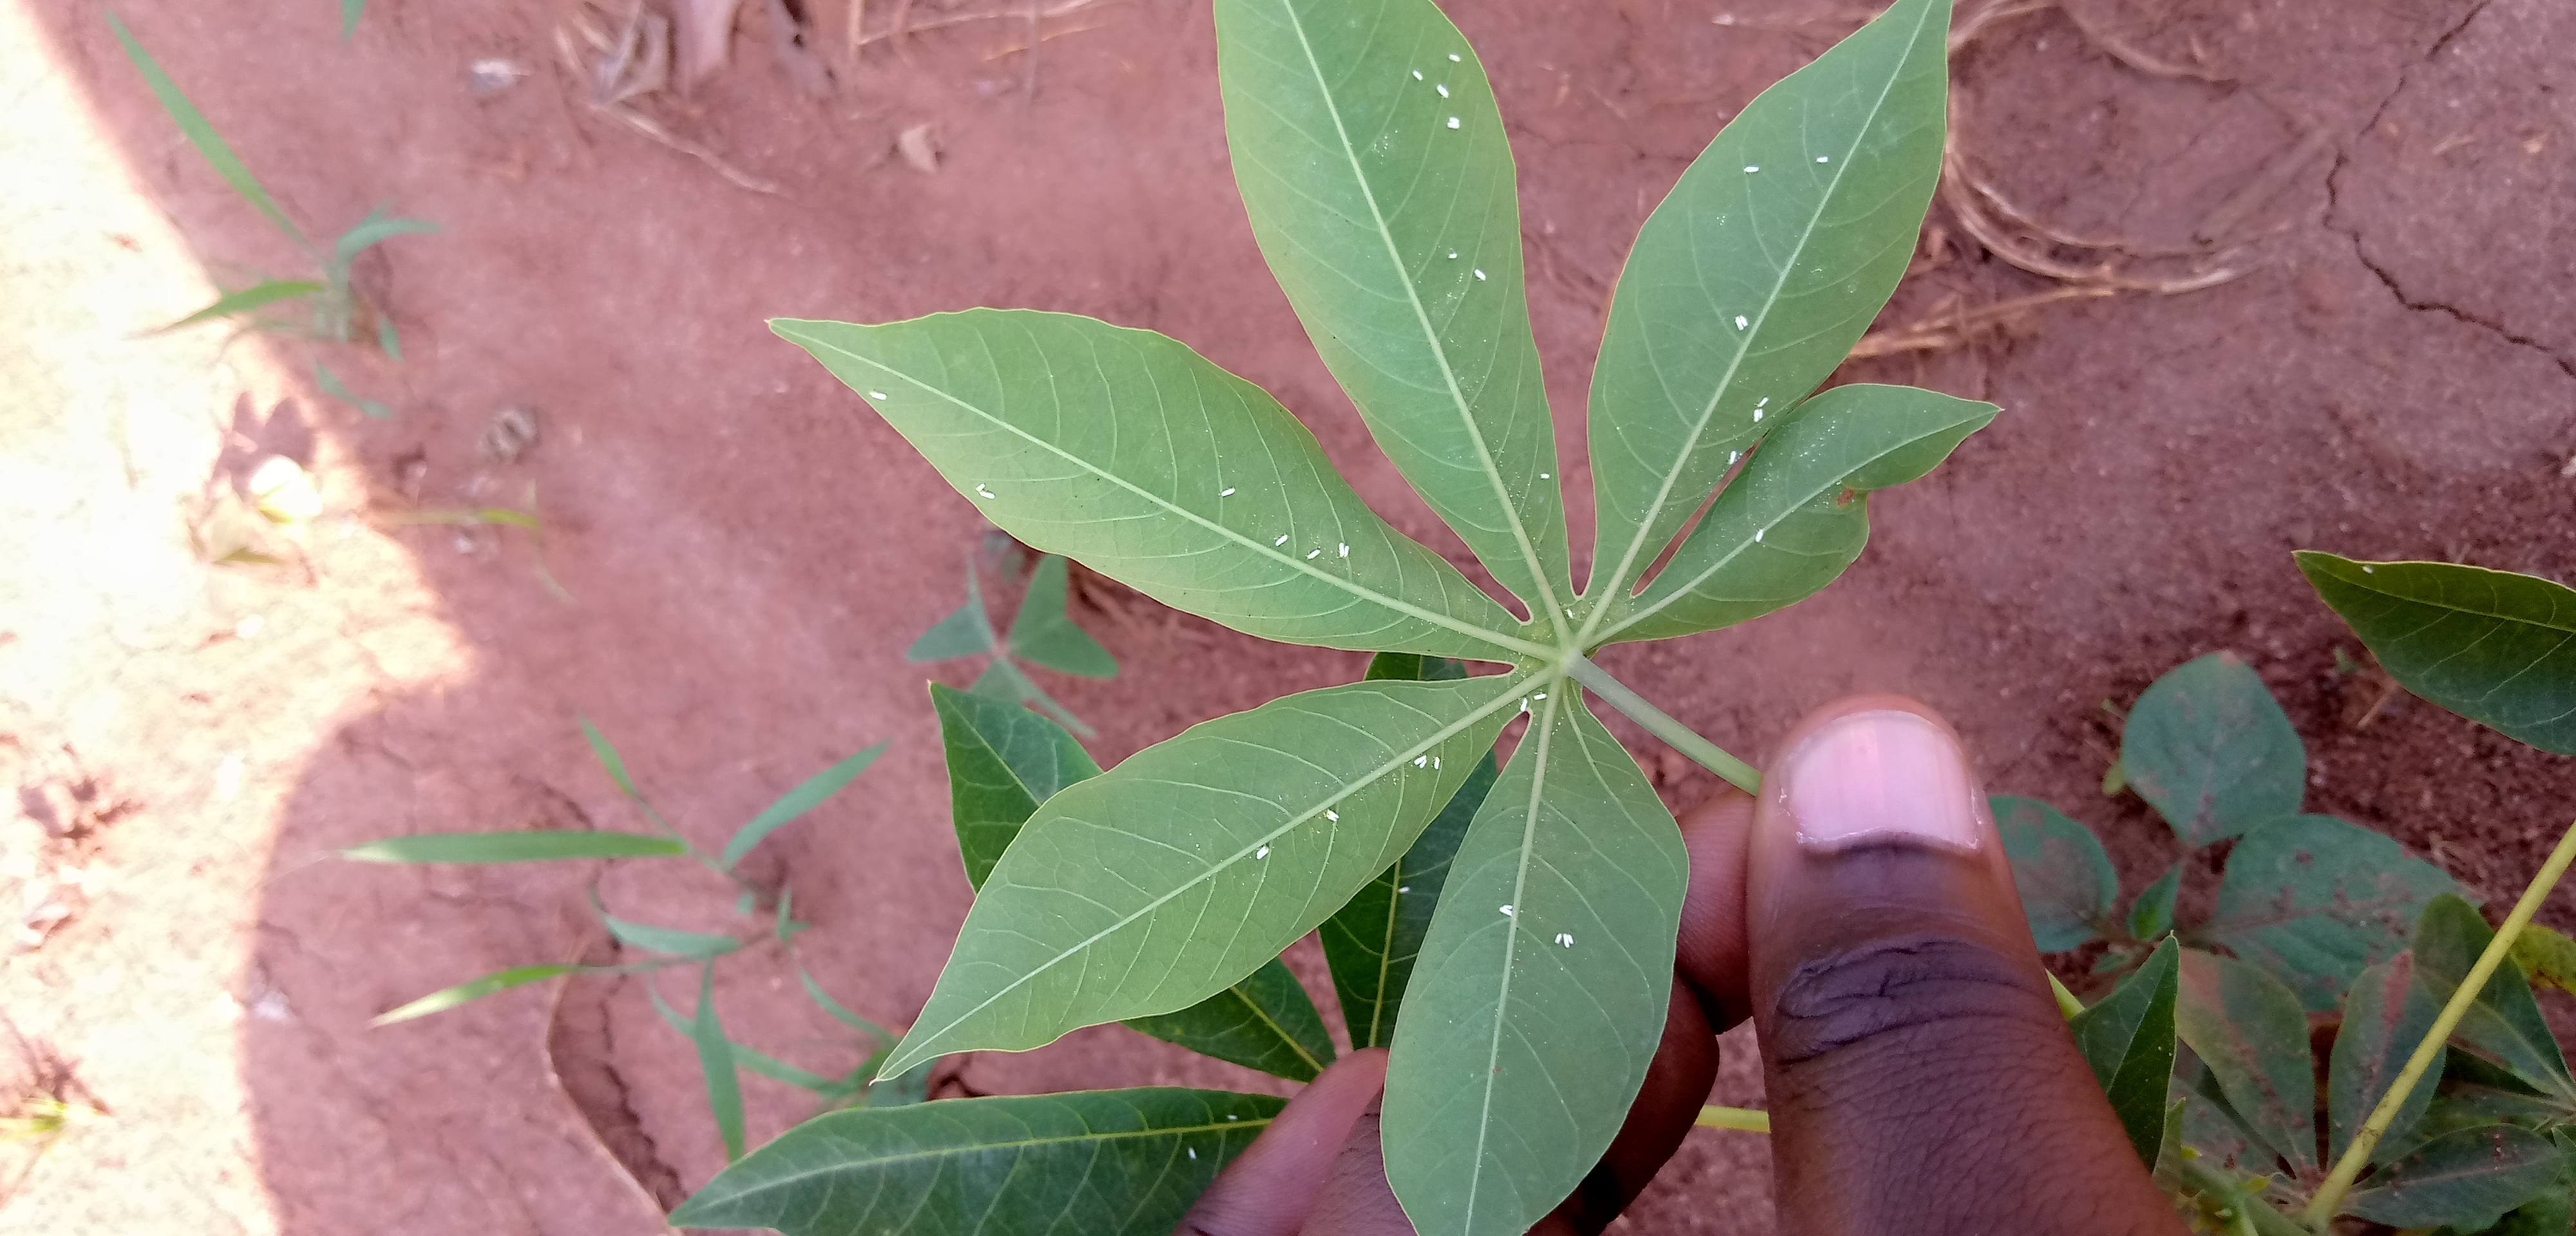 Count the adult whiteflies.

43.